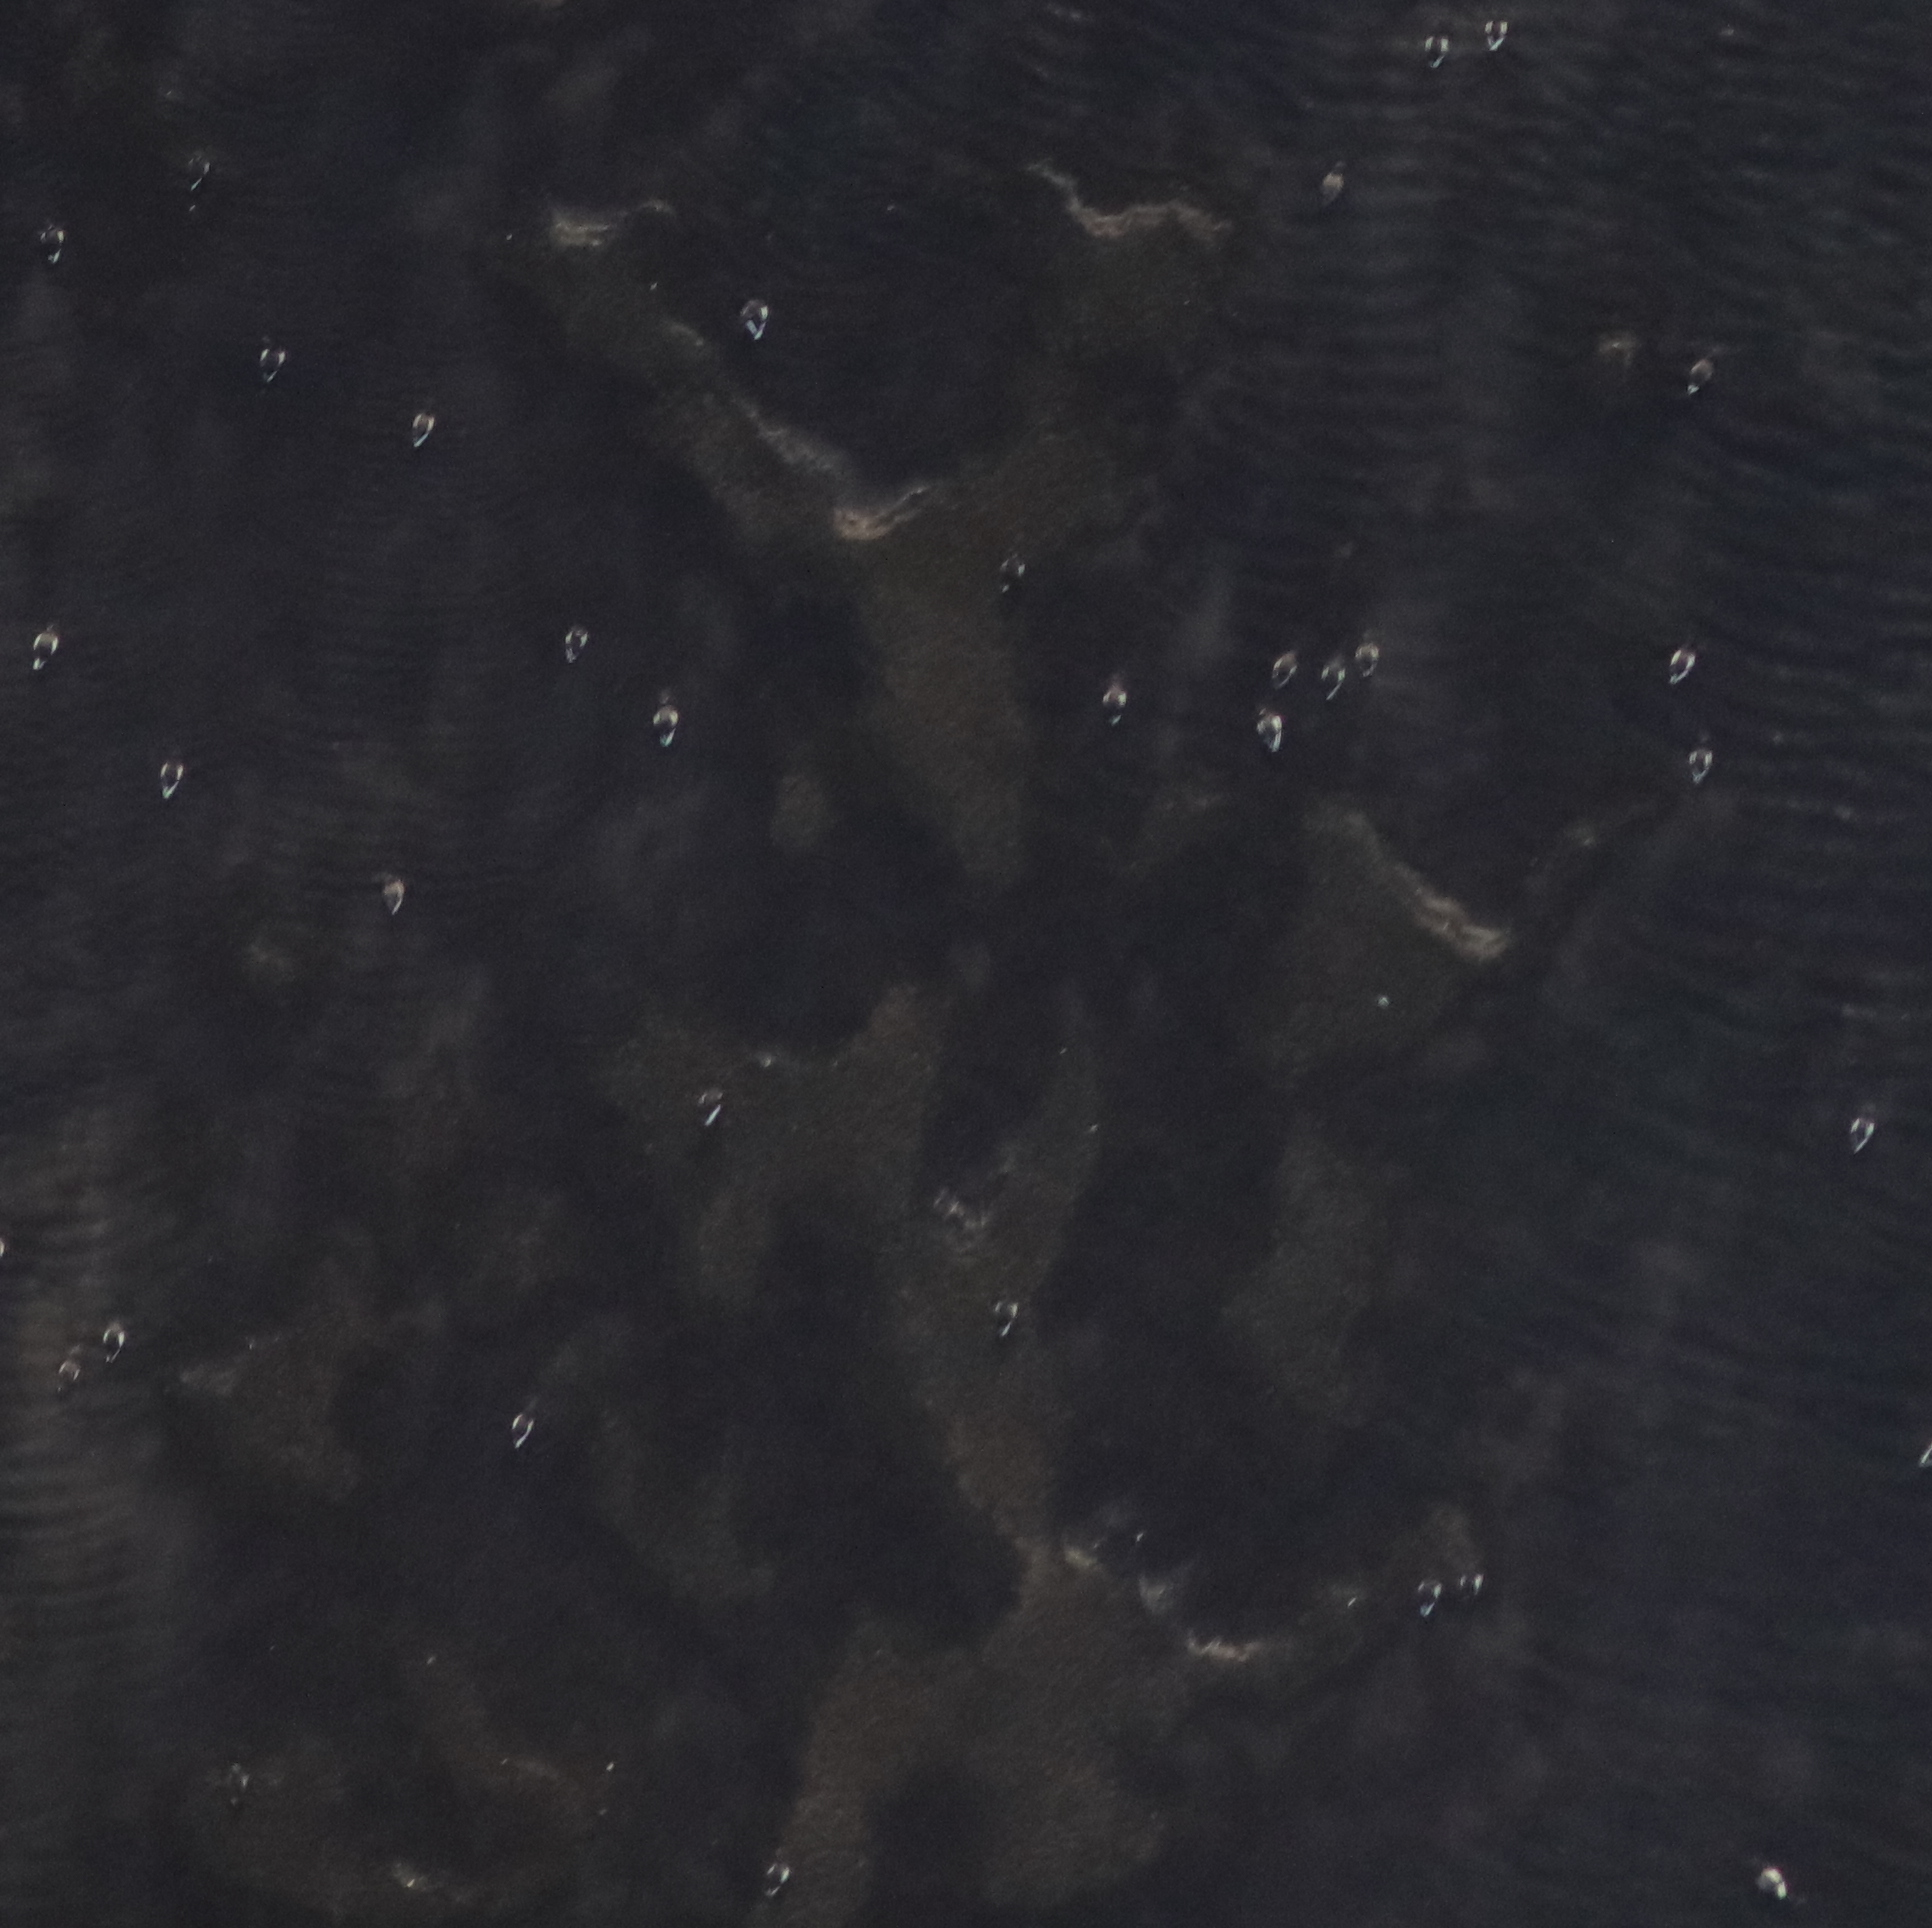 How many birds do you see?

33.